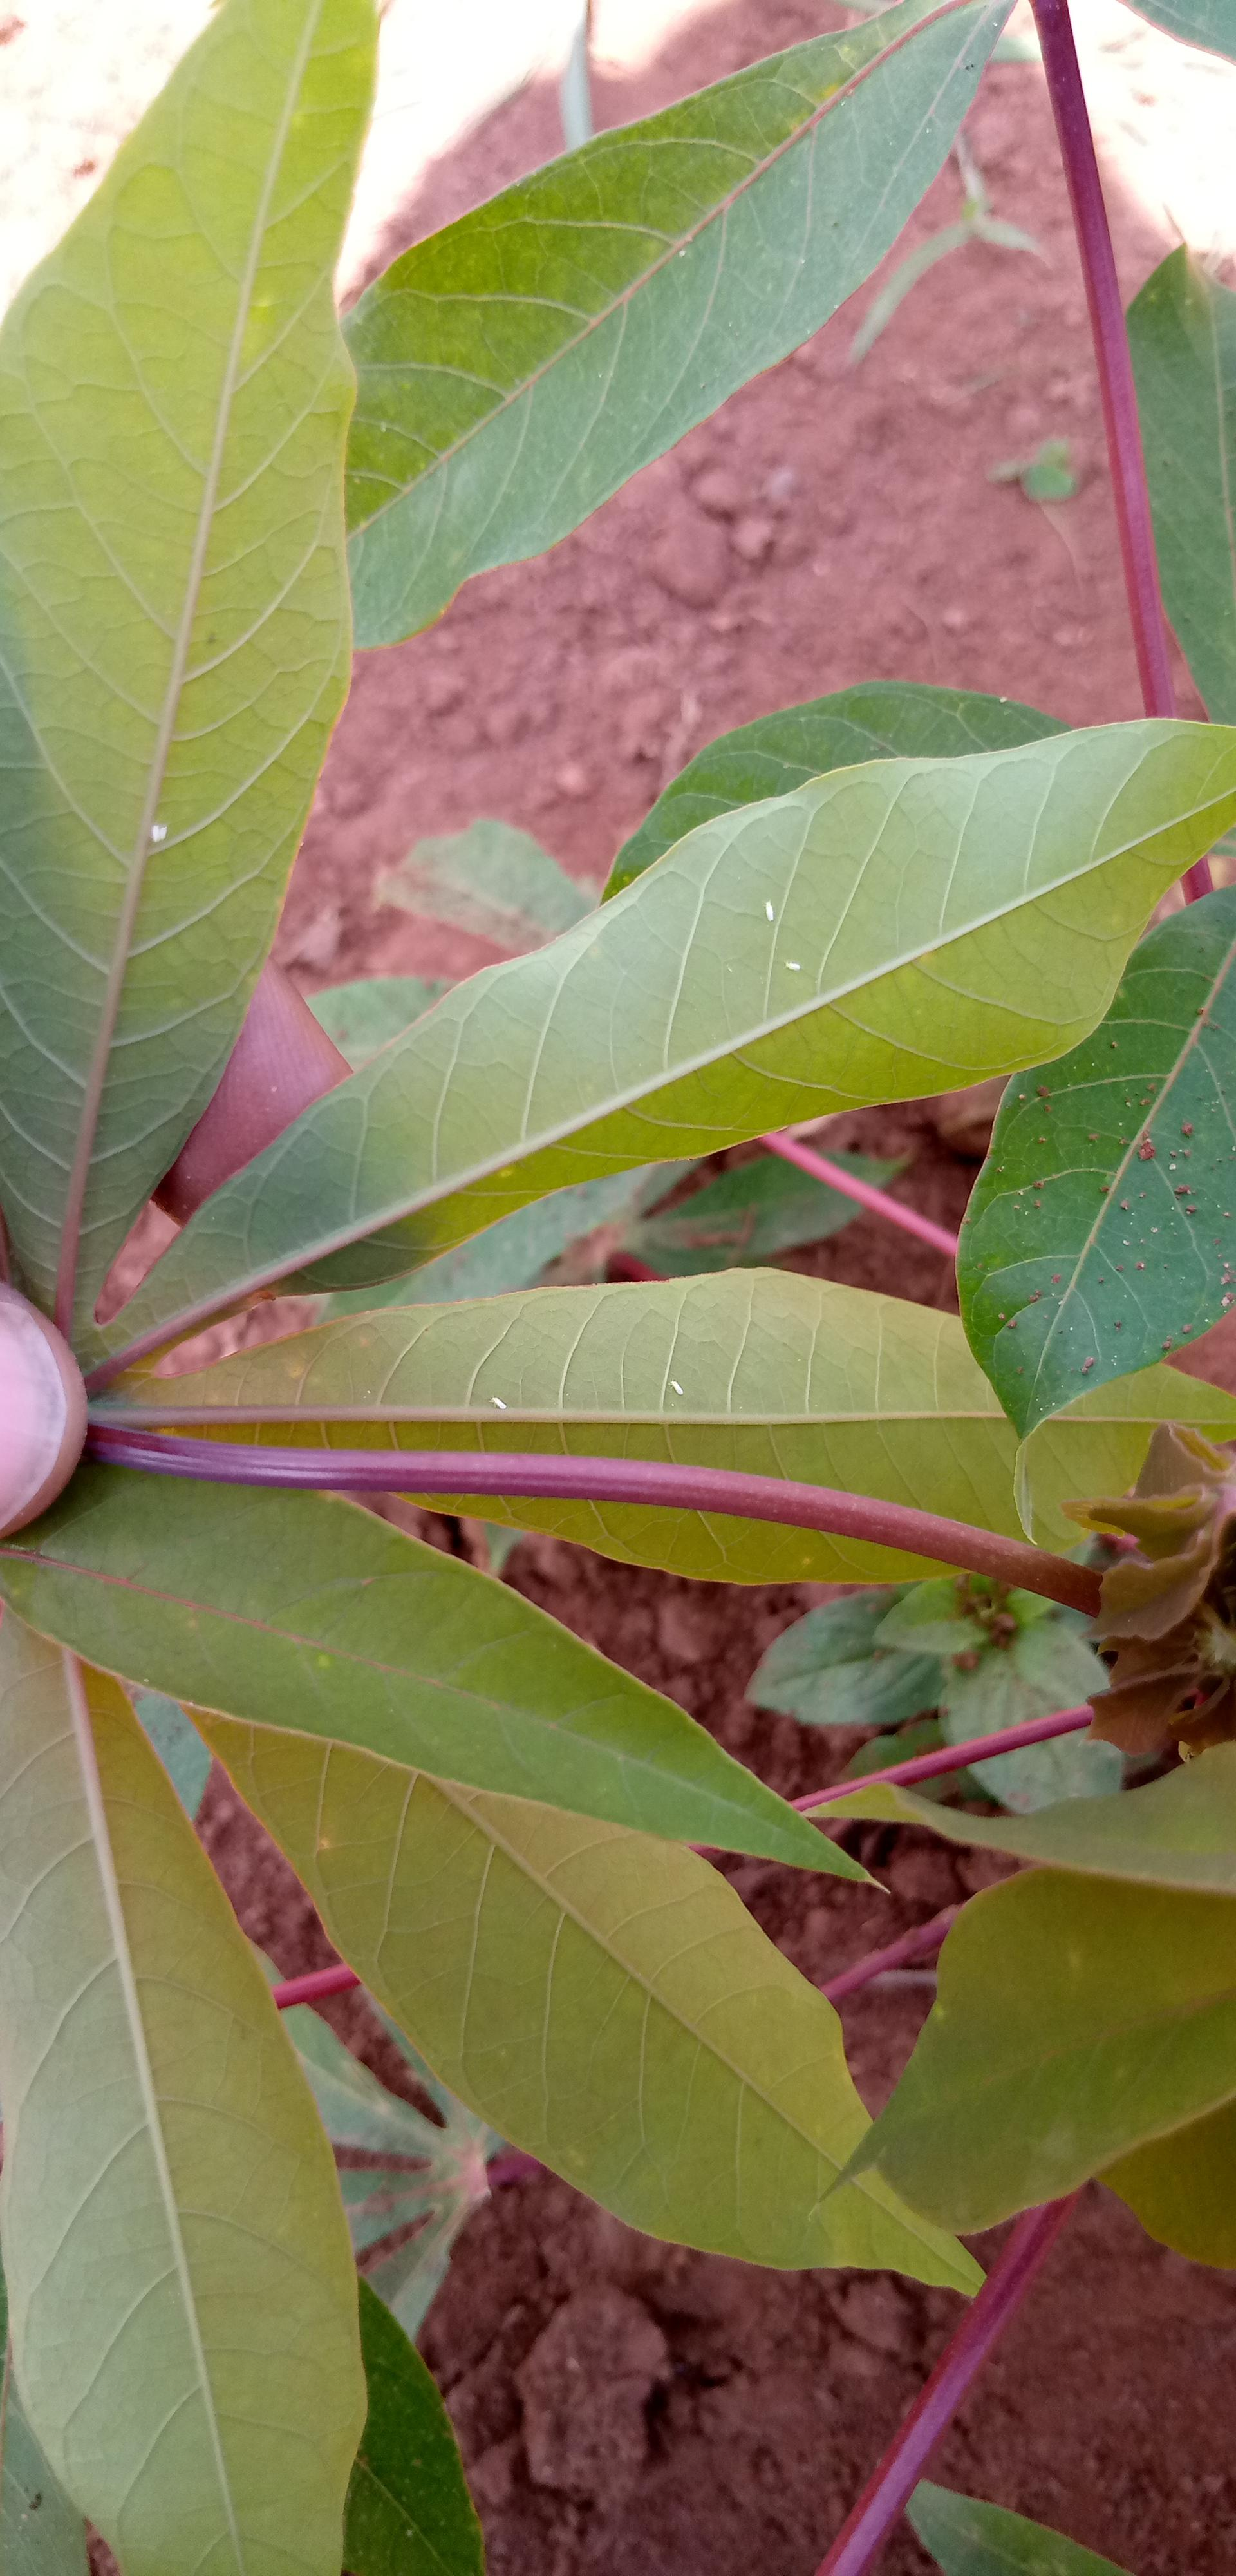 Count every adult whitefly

5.